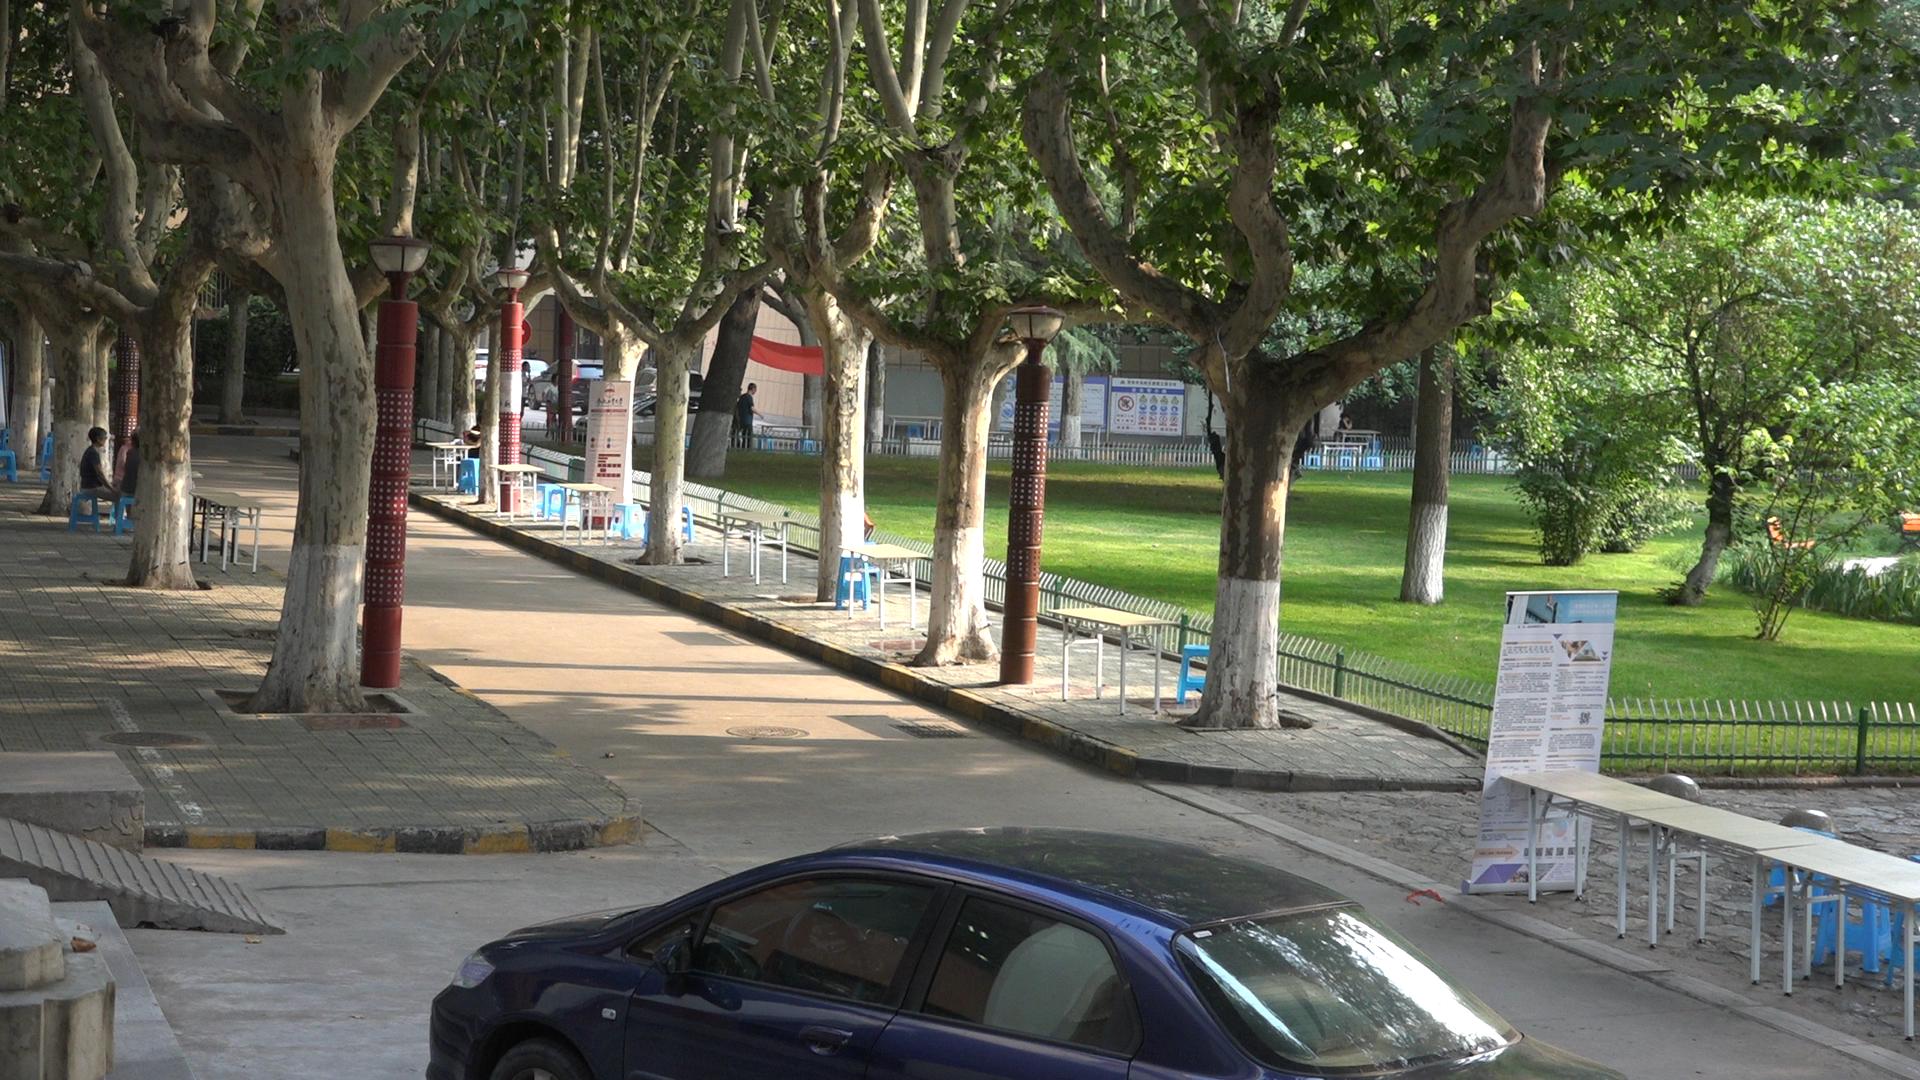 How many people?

6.